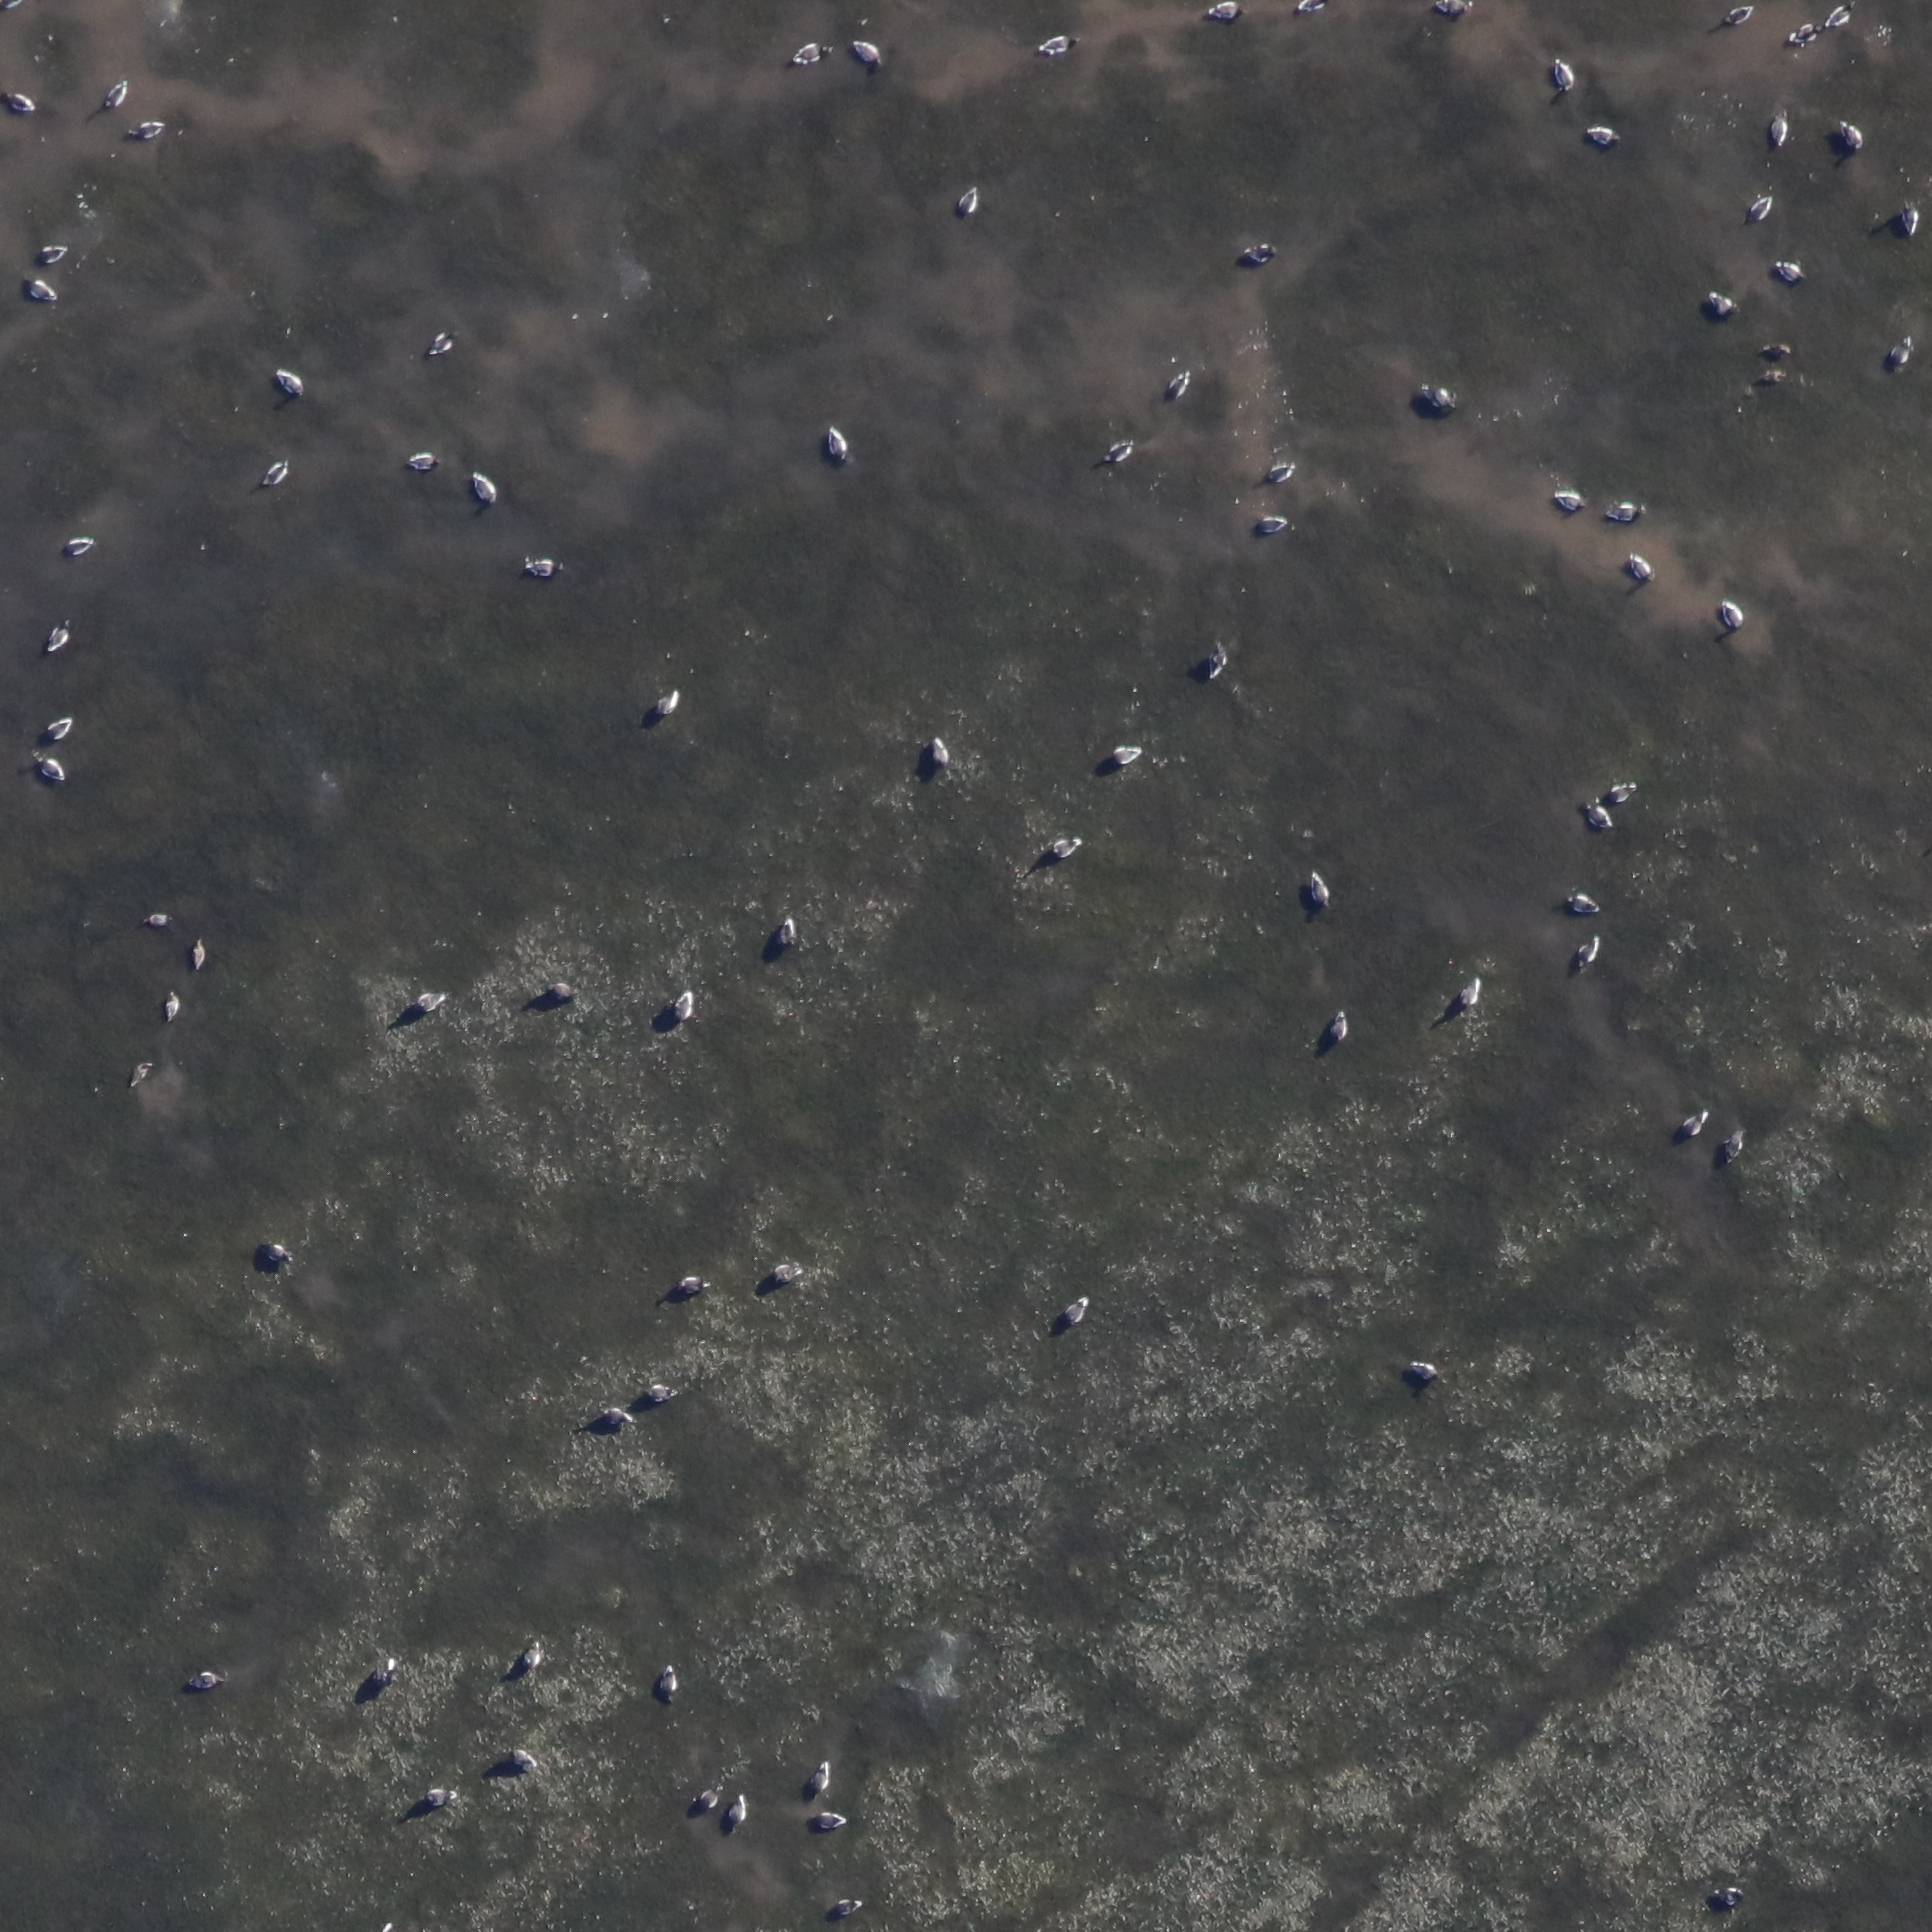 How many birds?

88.